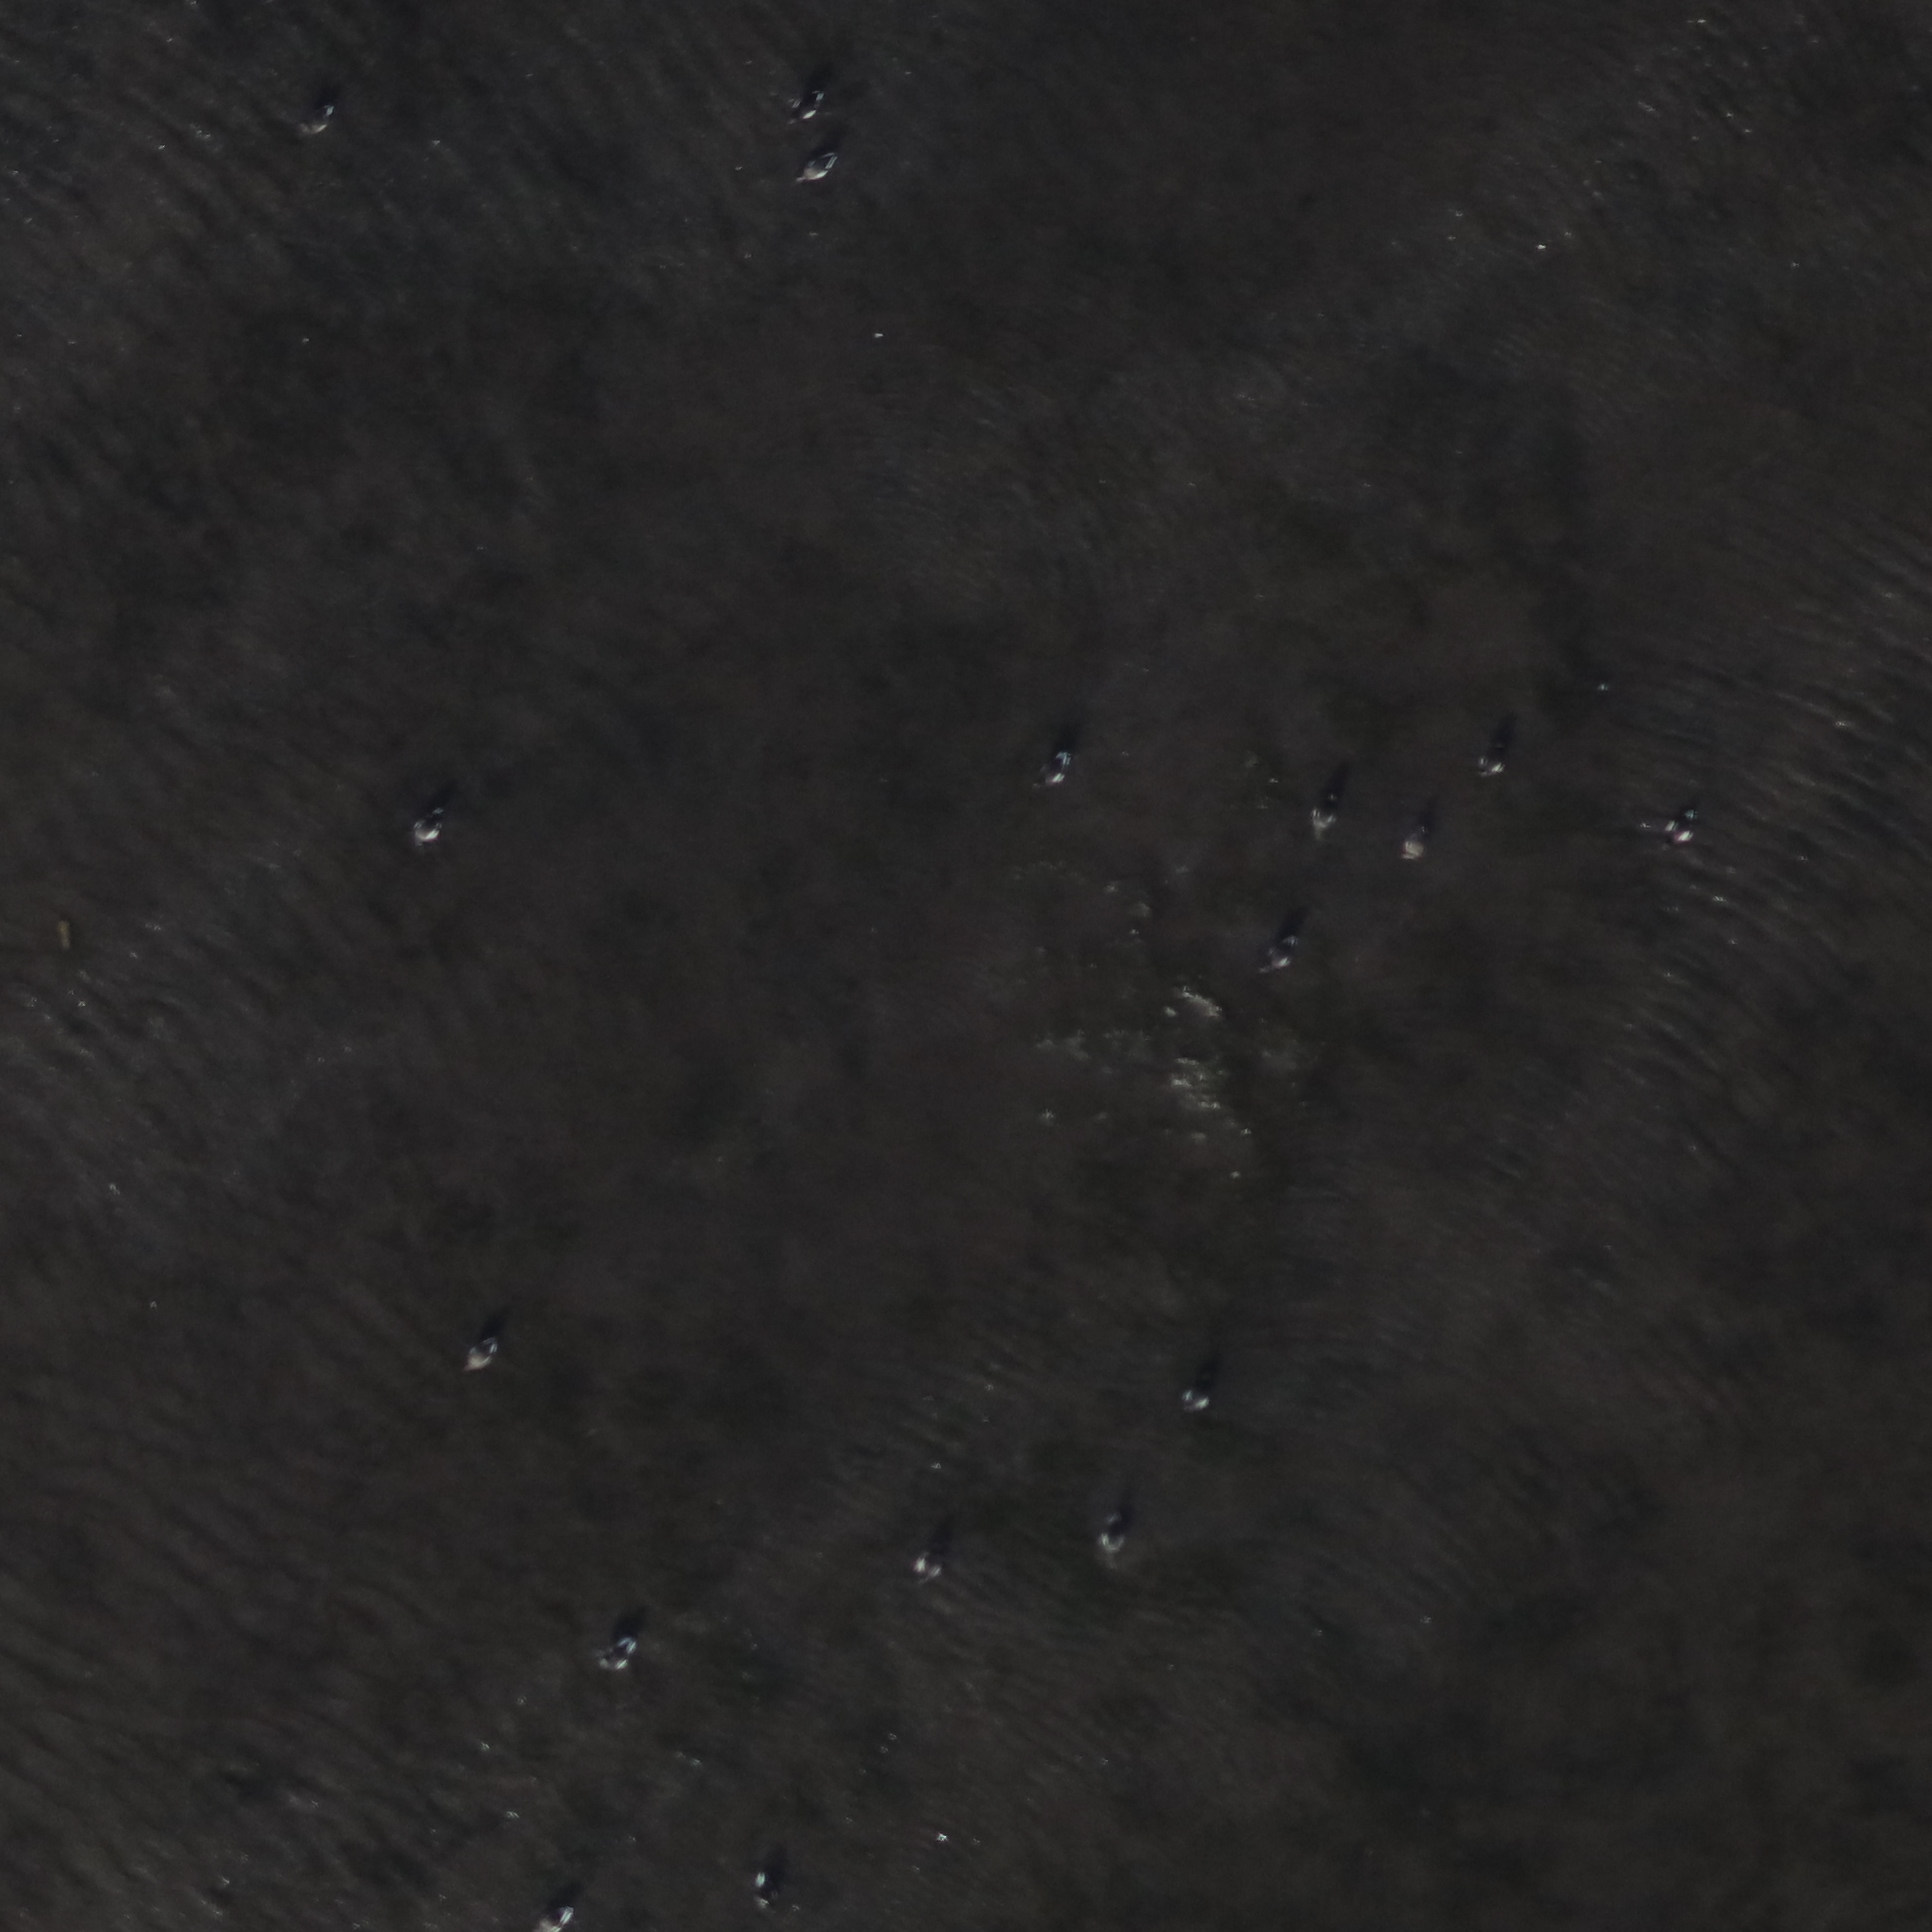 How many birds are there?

17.